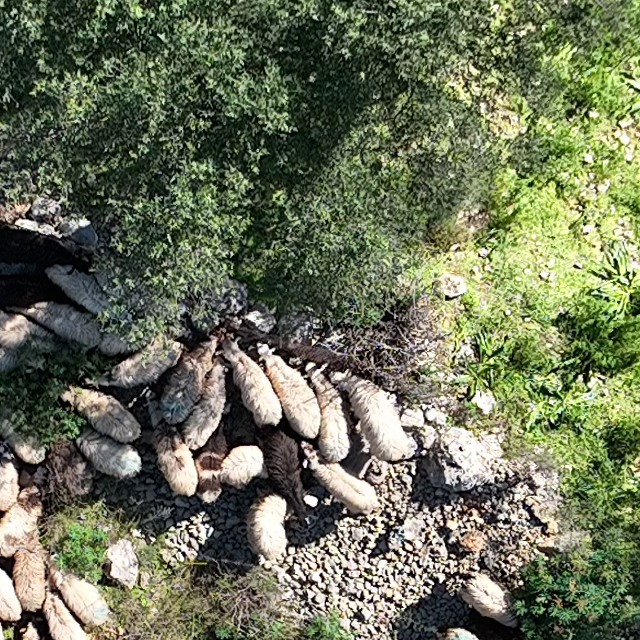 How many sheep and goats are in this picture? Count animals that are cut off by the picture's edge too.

35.